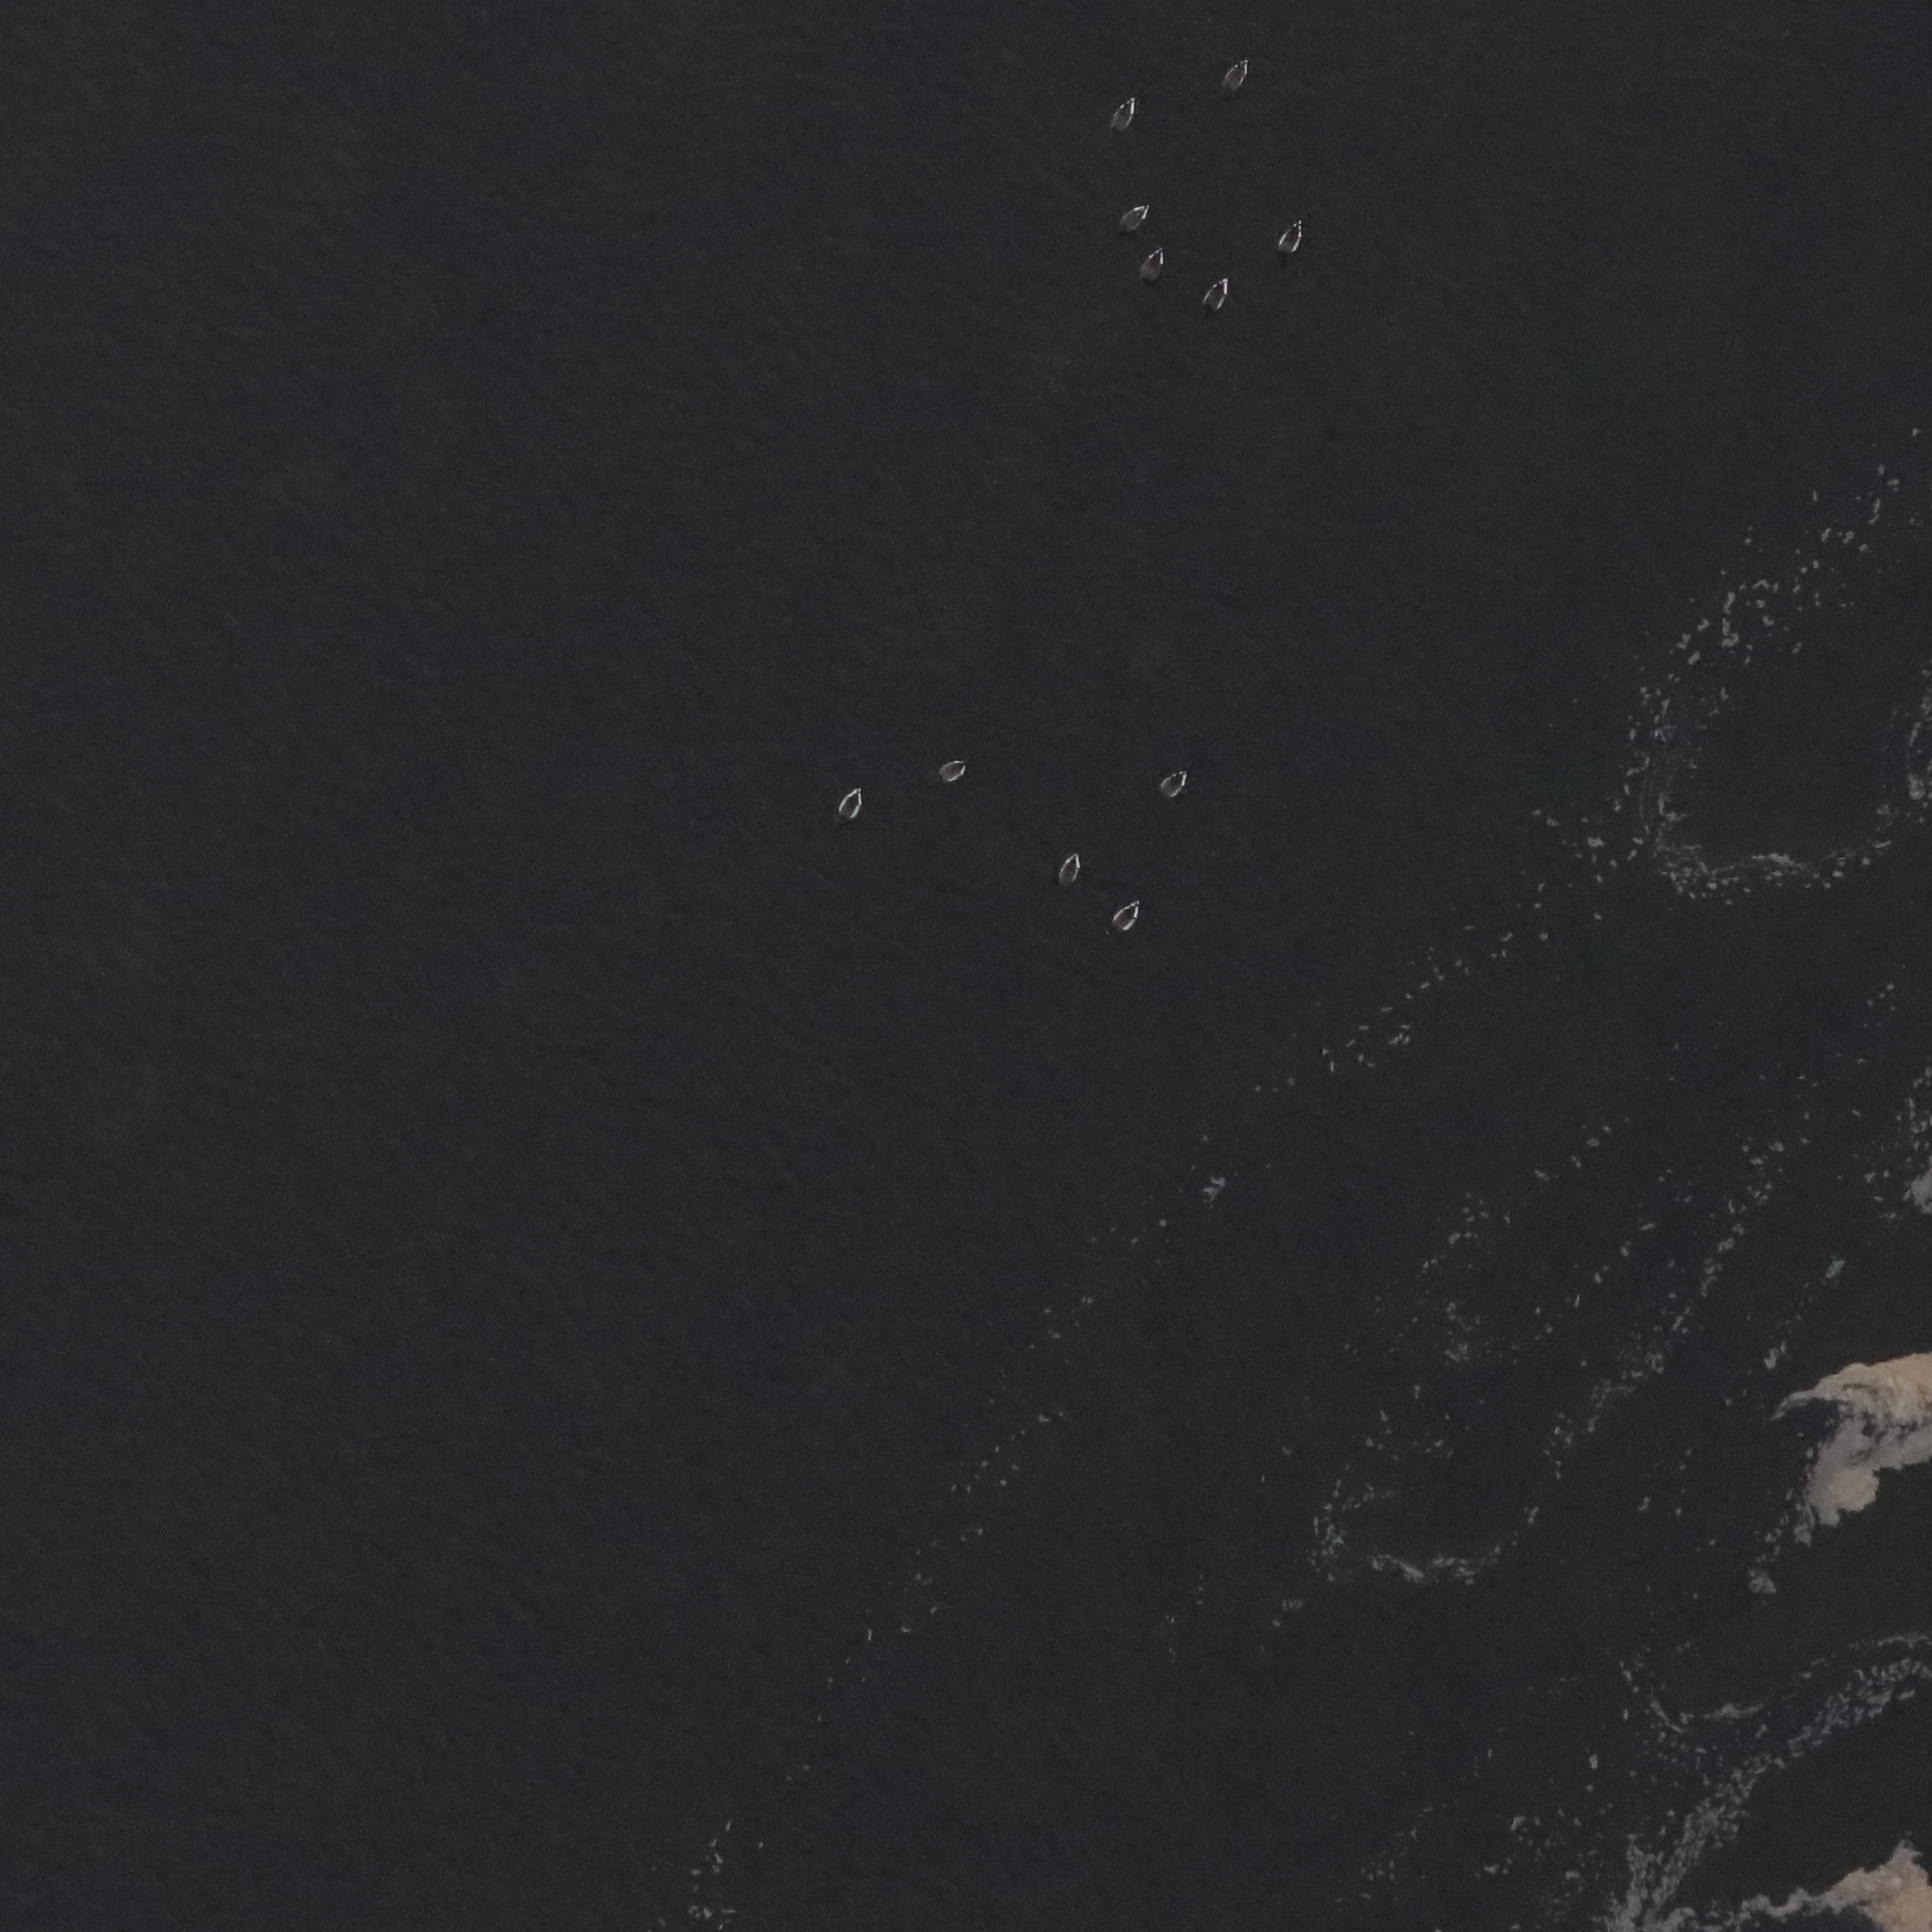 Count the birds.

11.